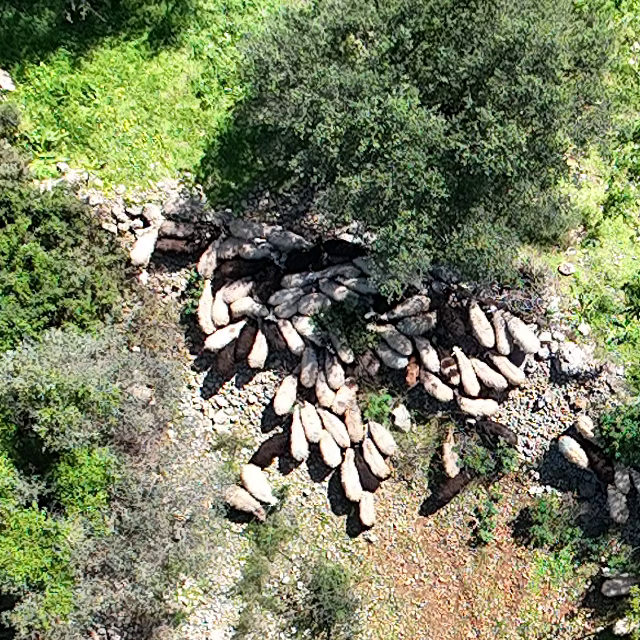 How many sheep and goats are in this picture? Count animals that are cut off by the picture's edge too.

73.